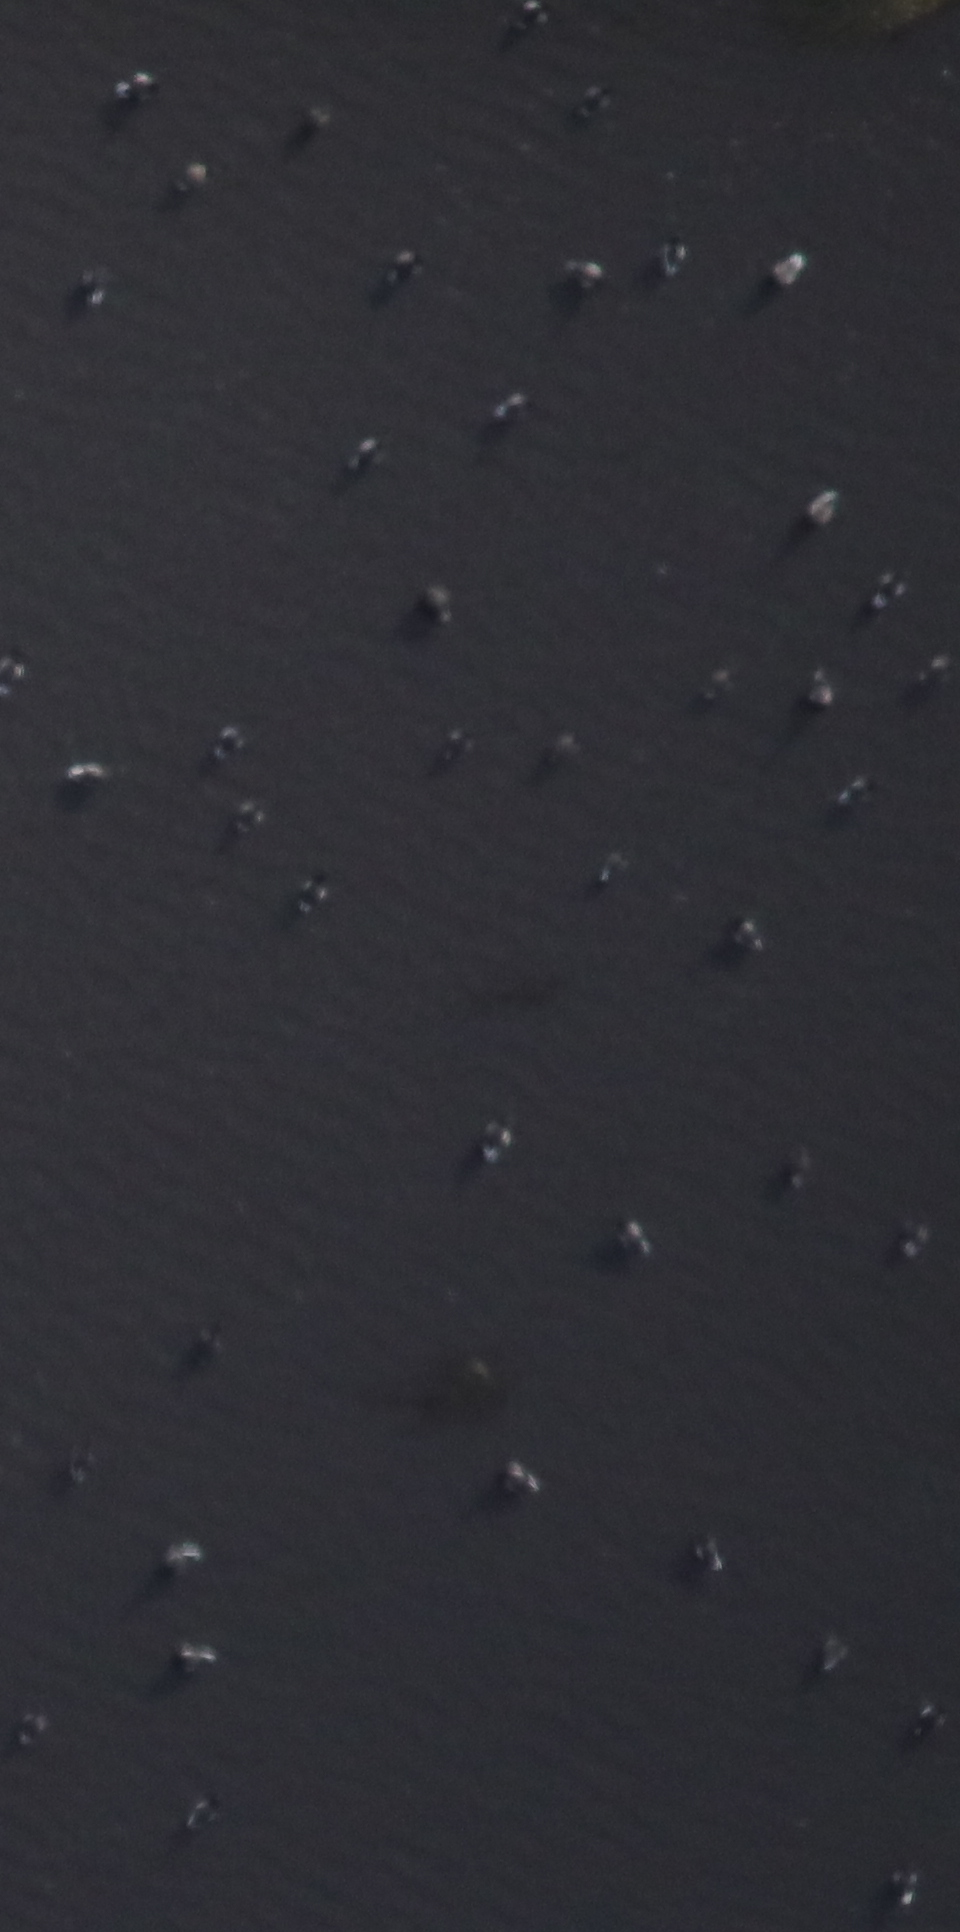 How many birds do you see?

43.